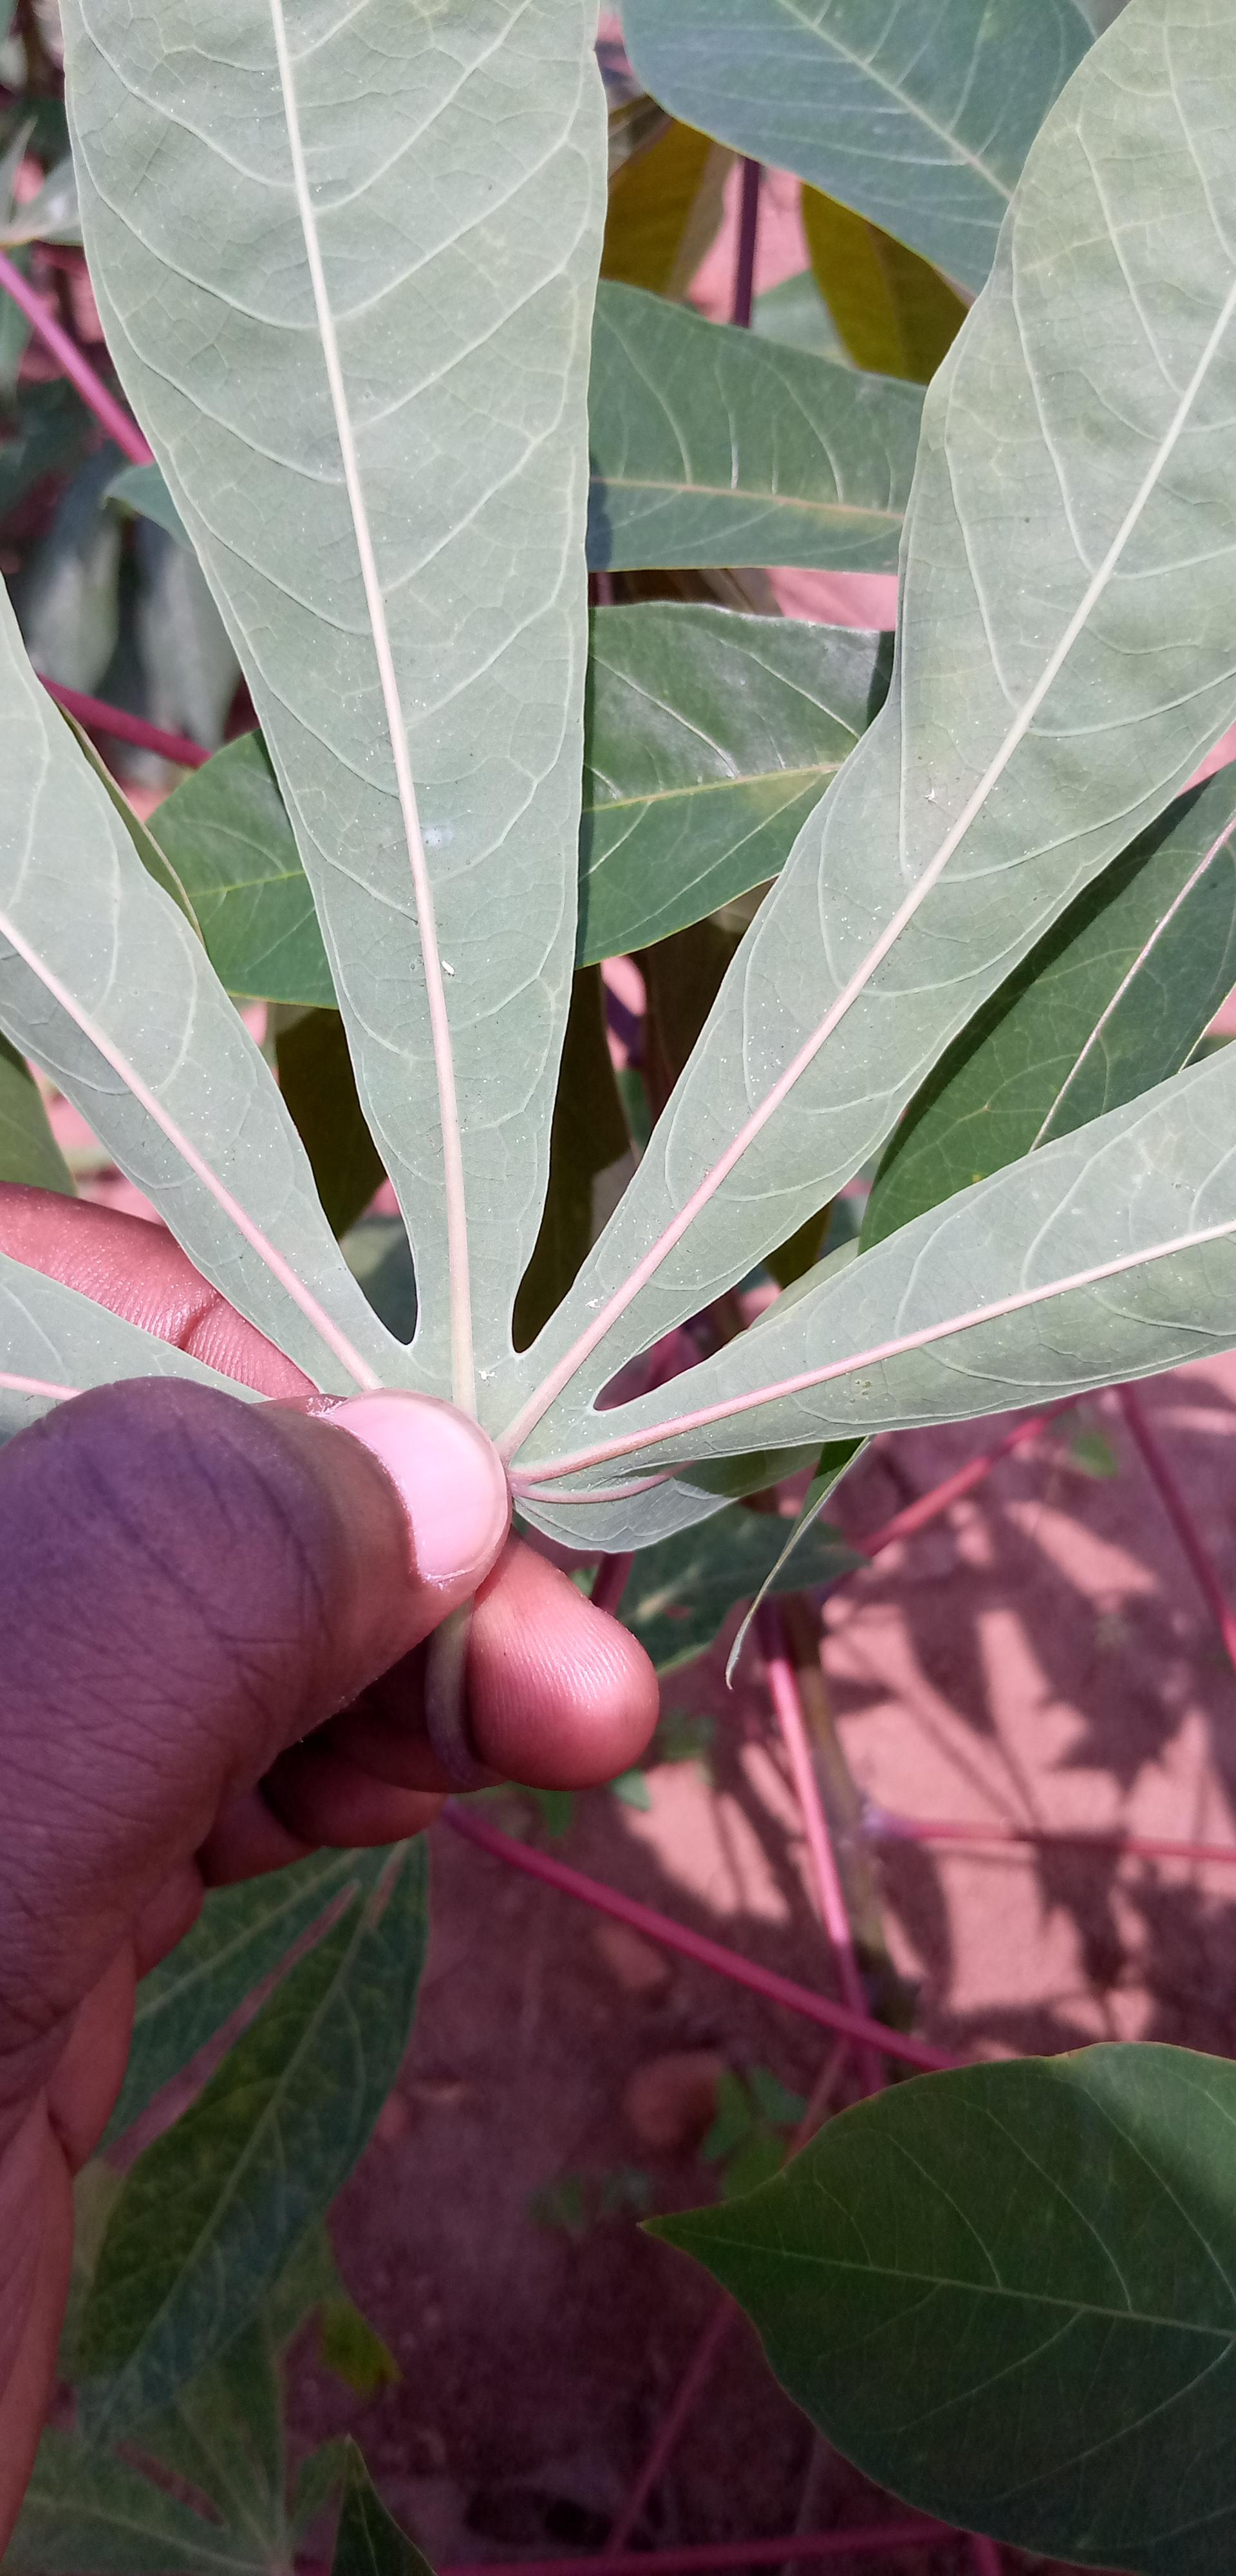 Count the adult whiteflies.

3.